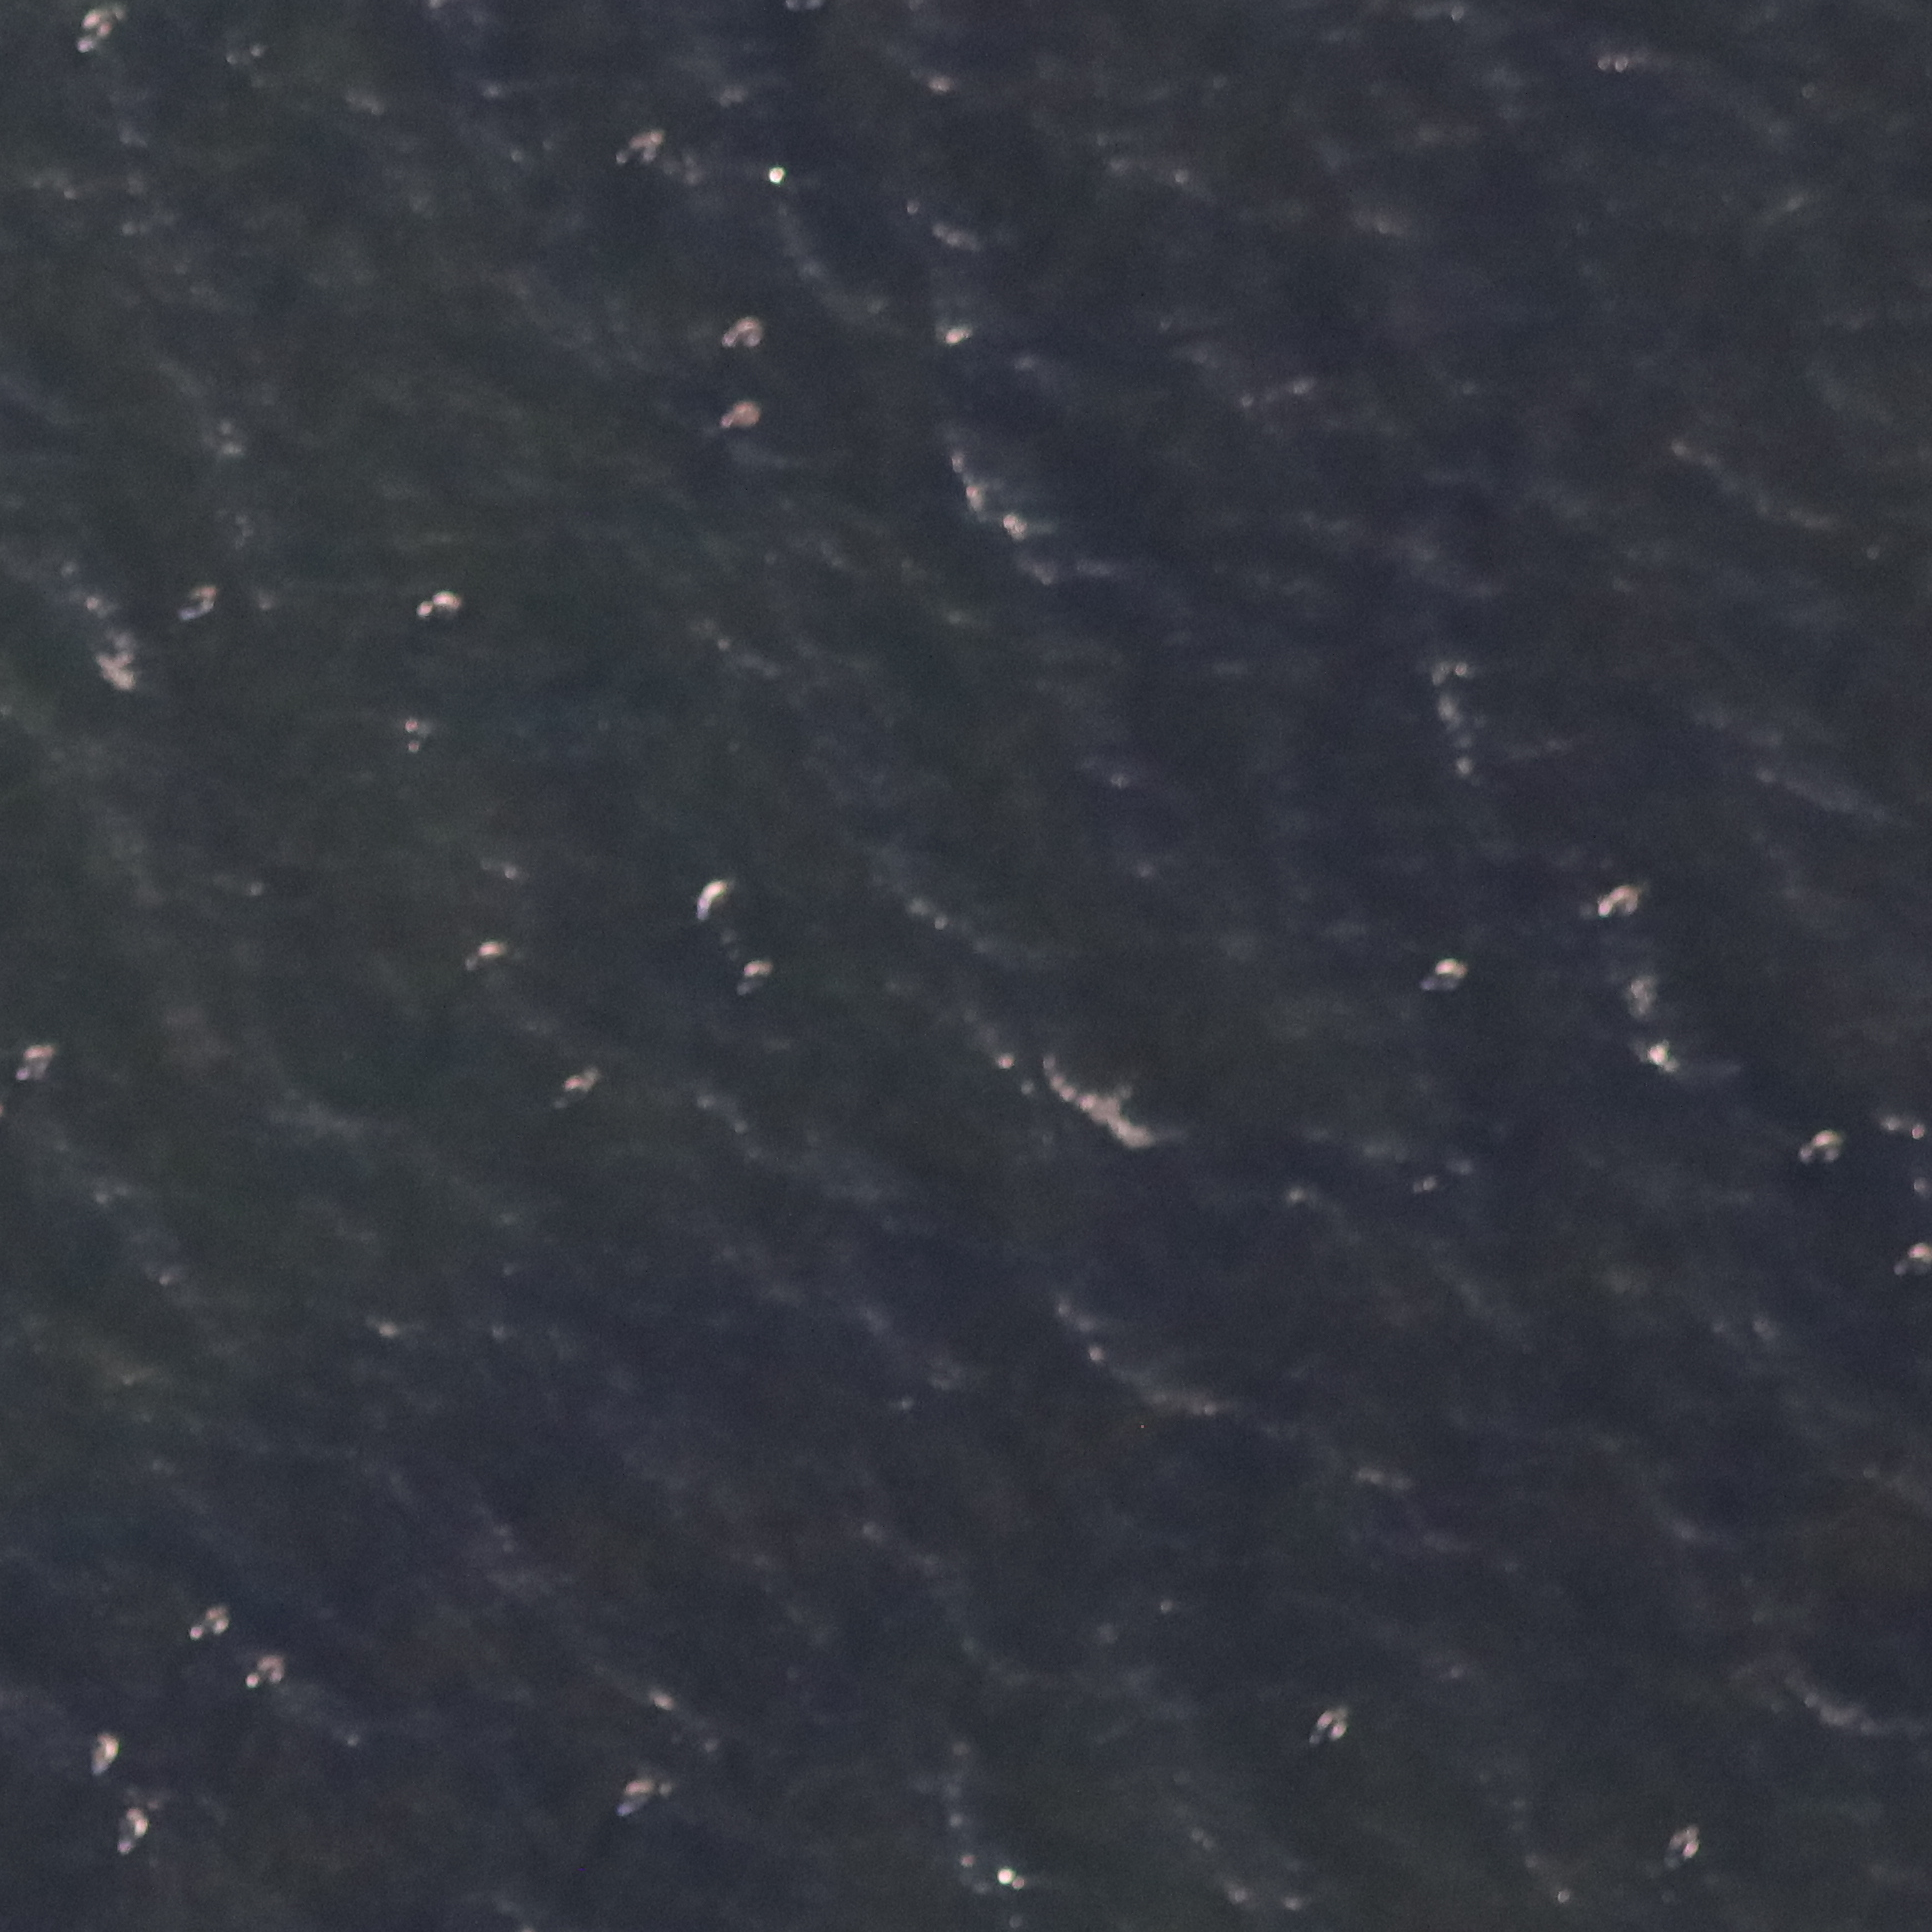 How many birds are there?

22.